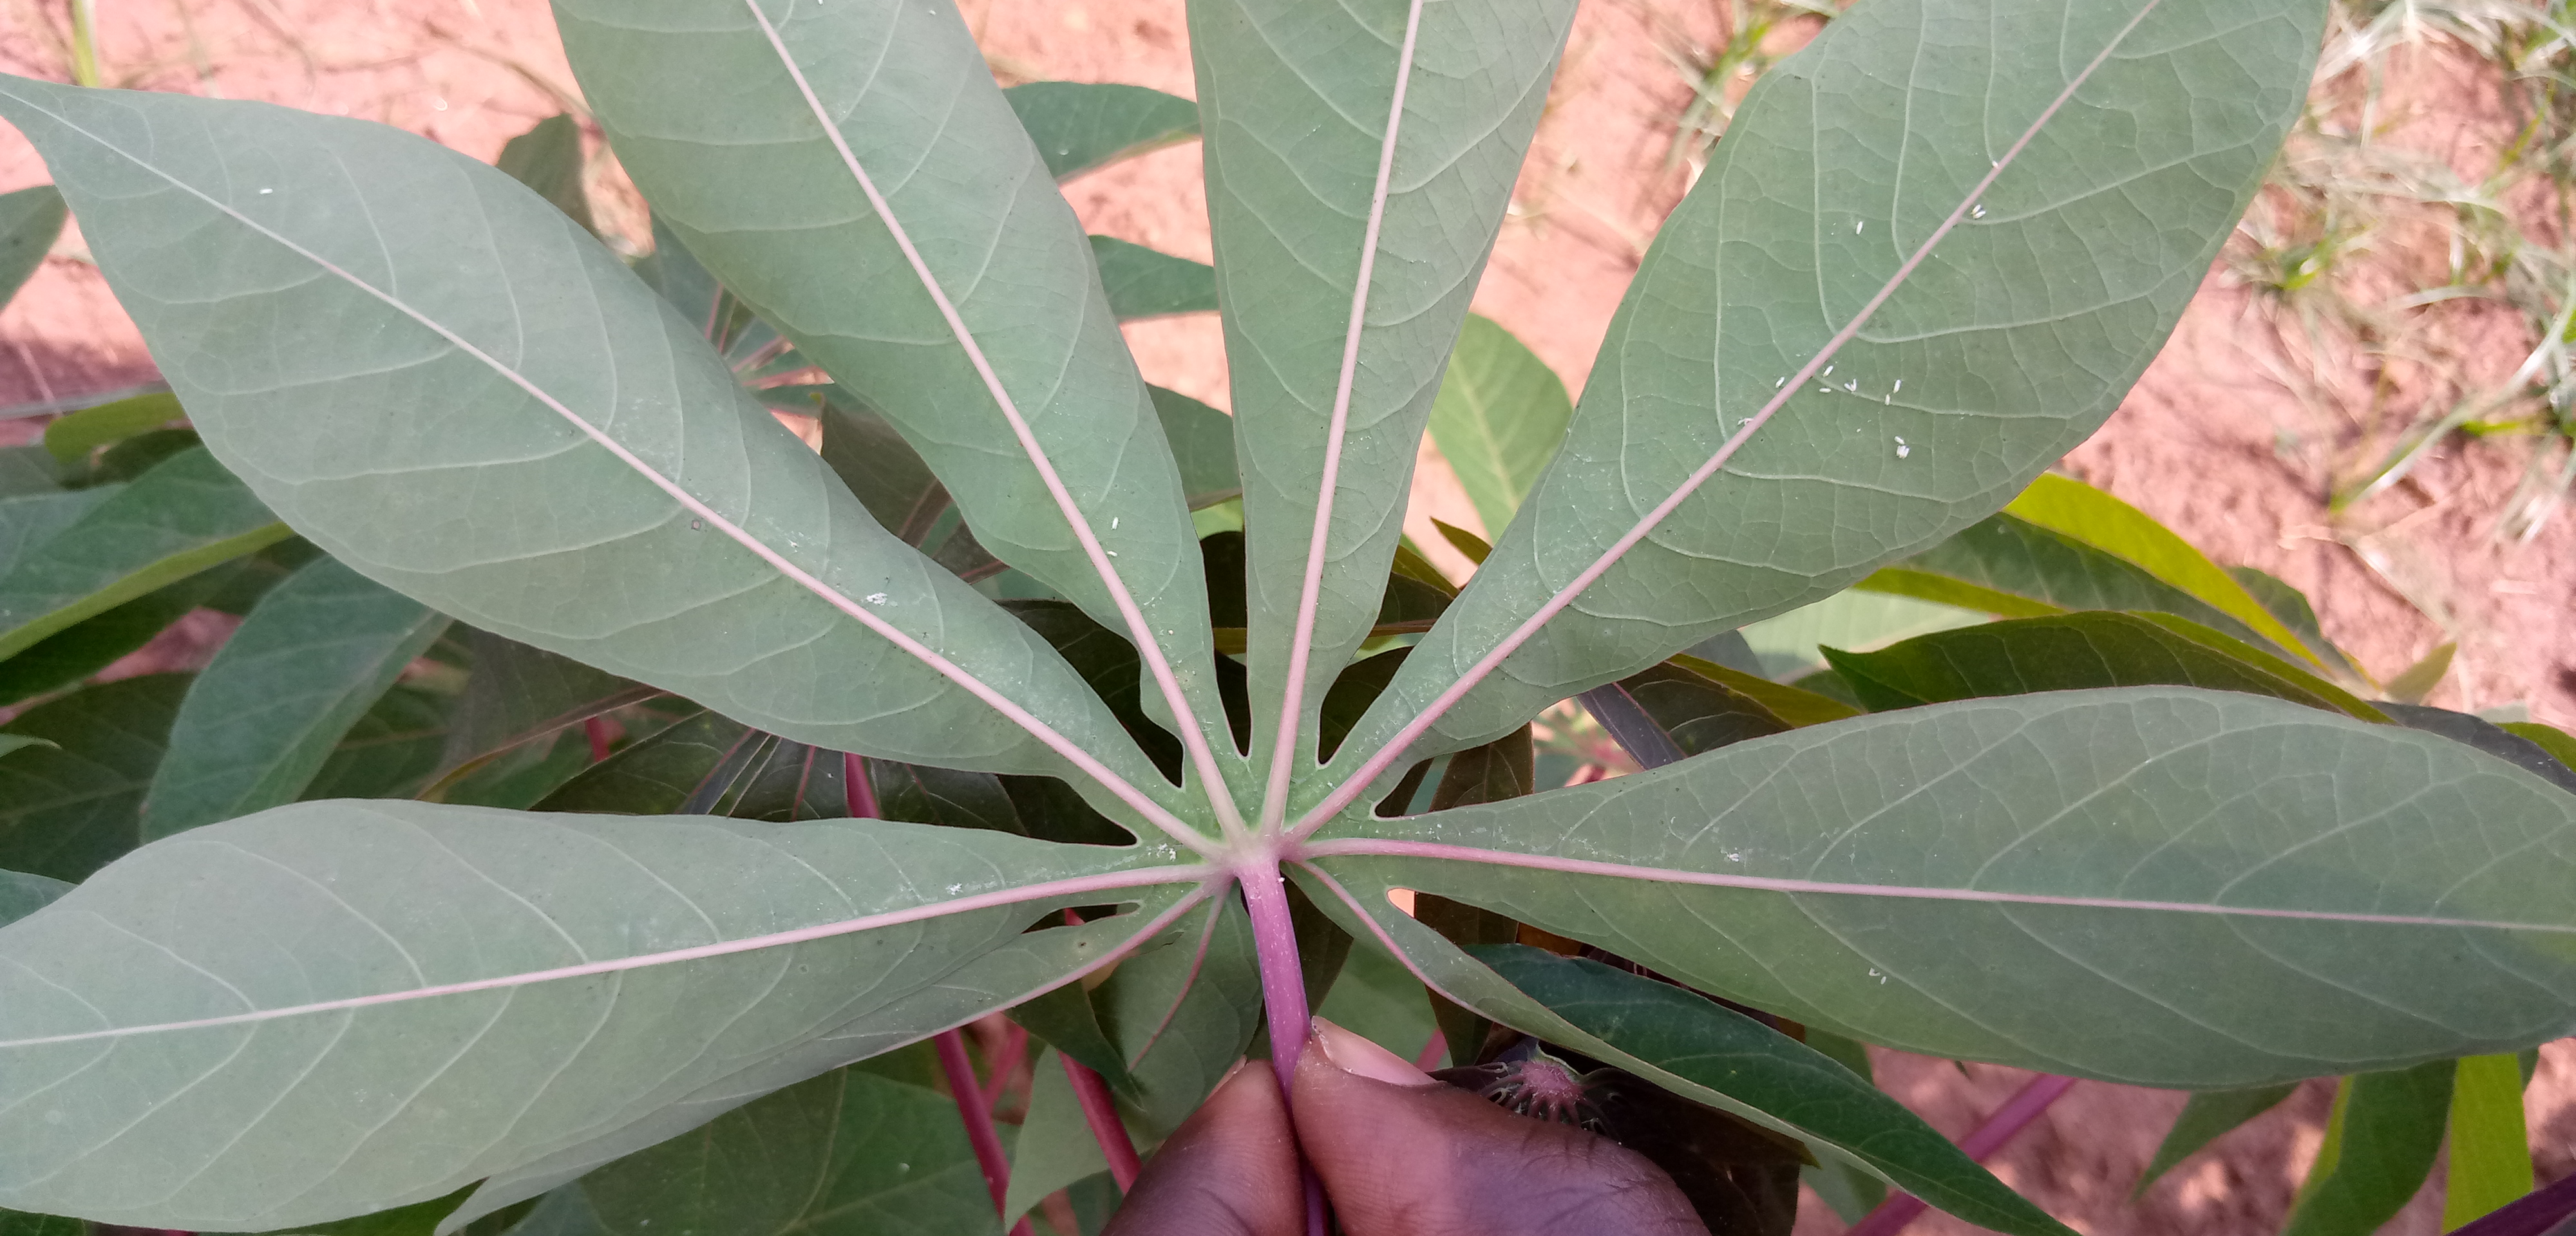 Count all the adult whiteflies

12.